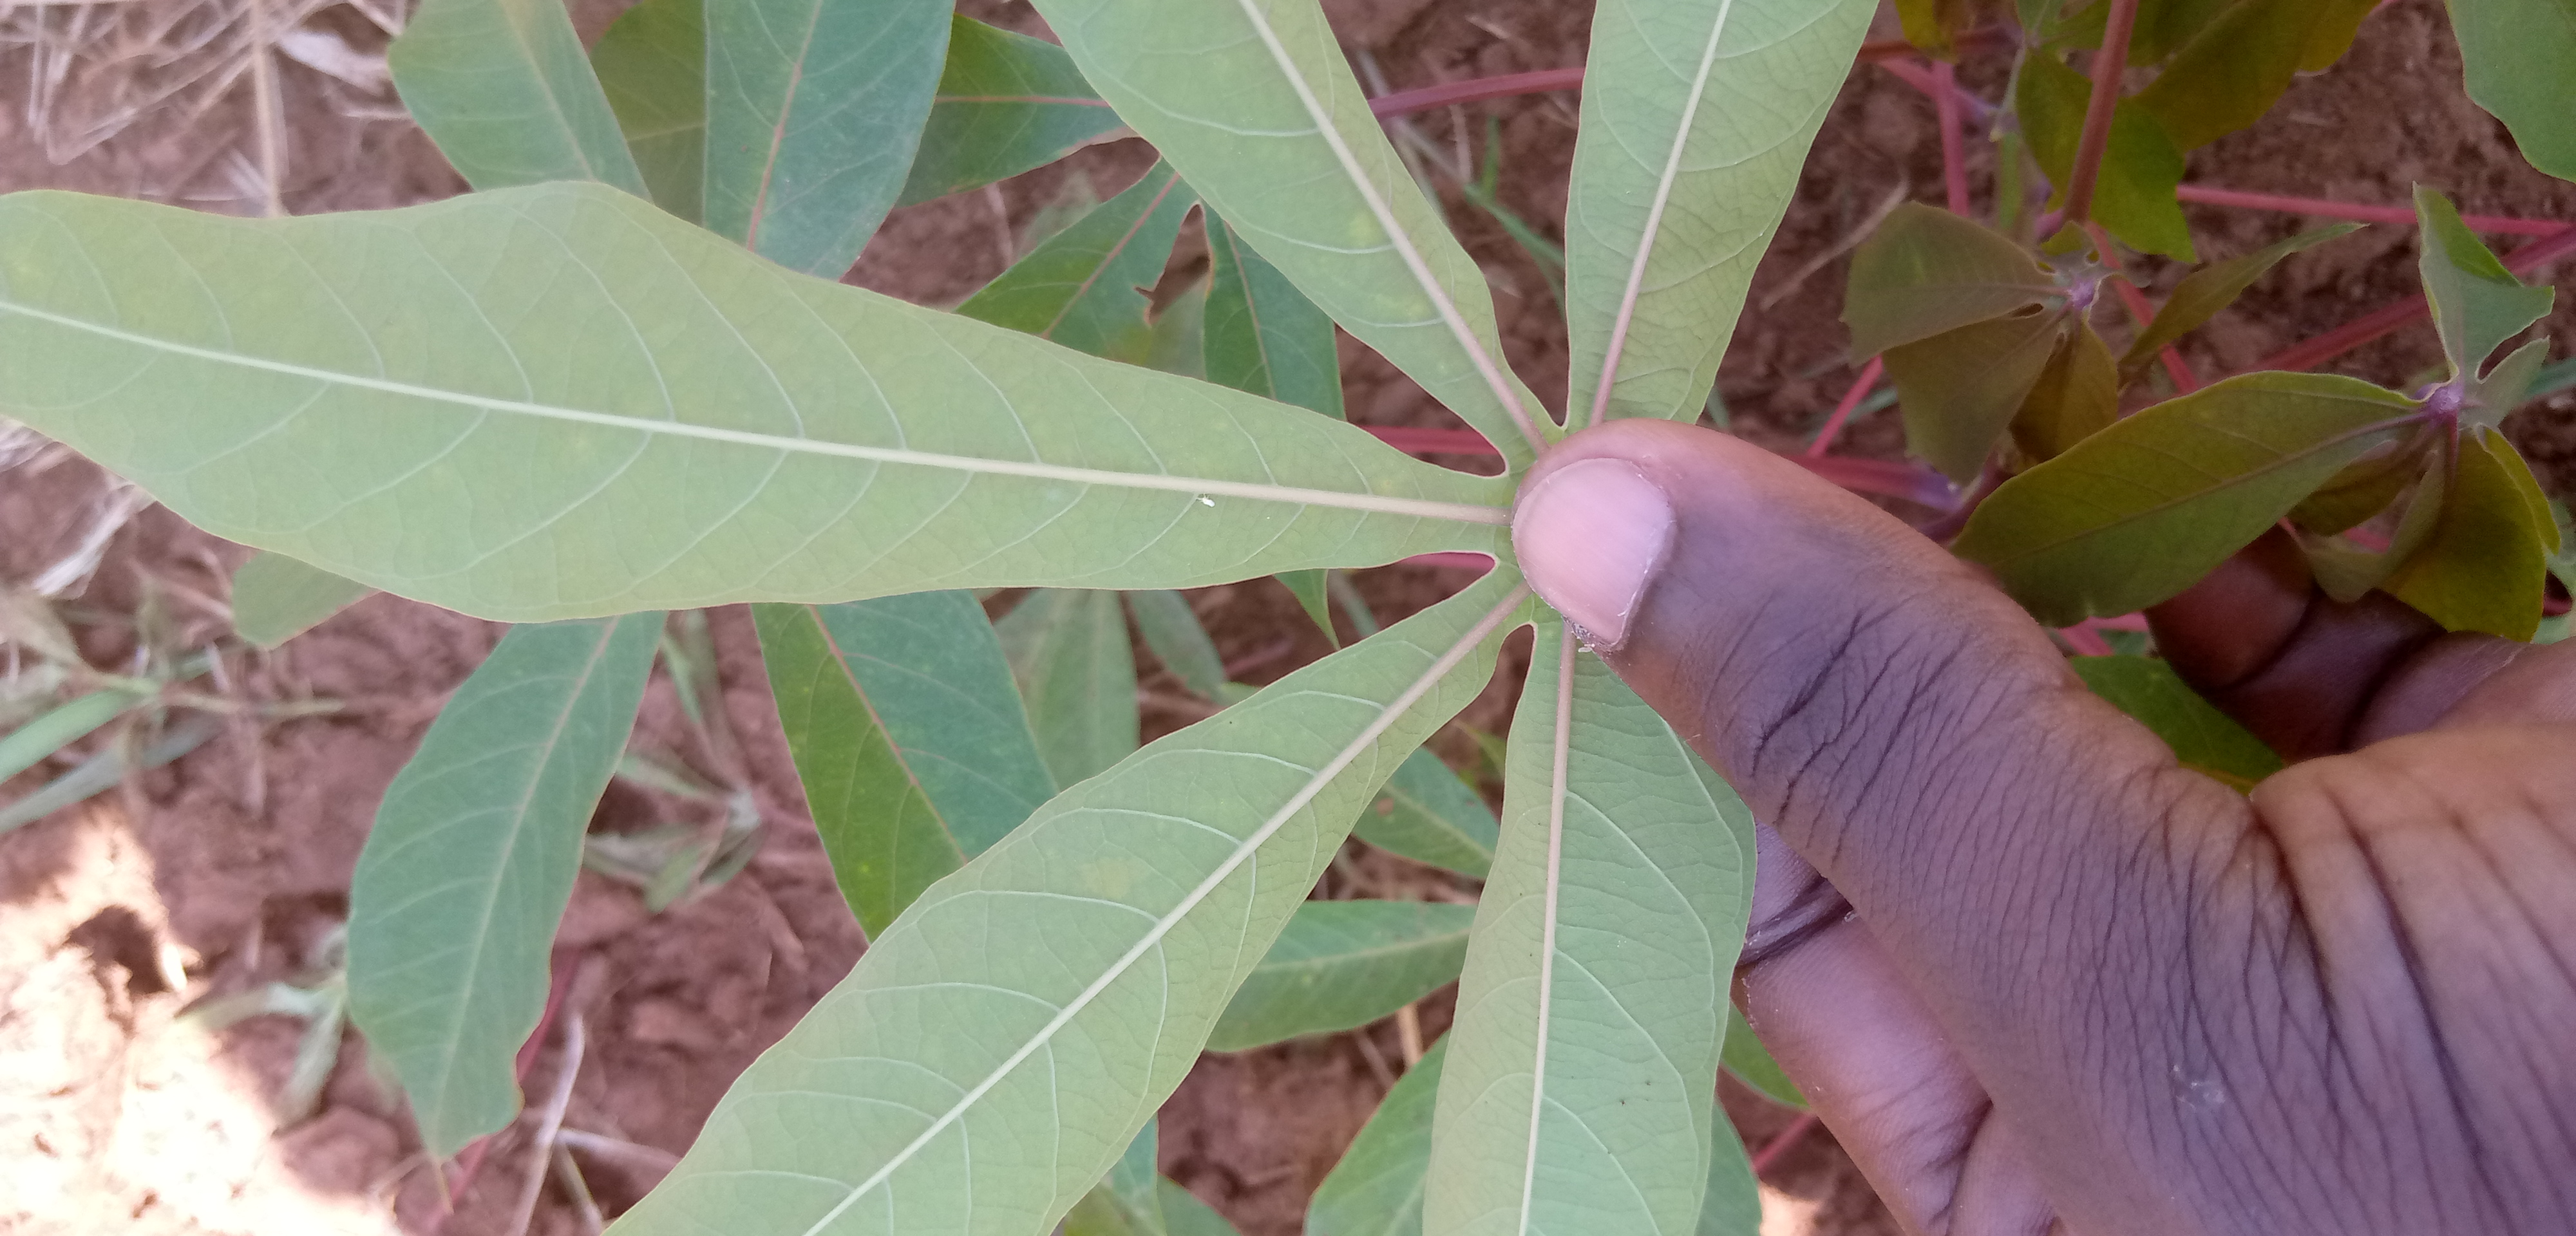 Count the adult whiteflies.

1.